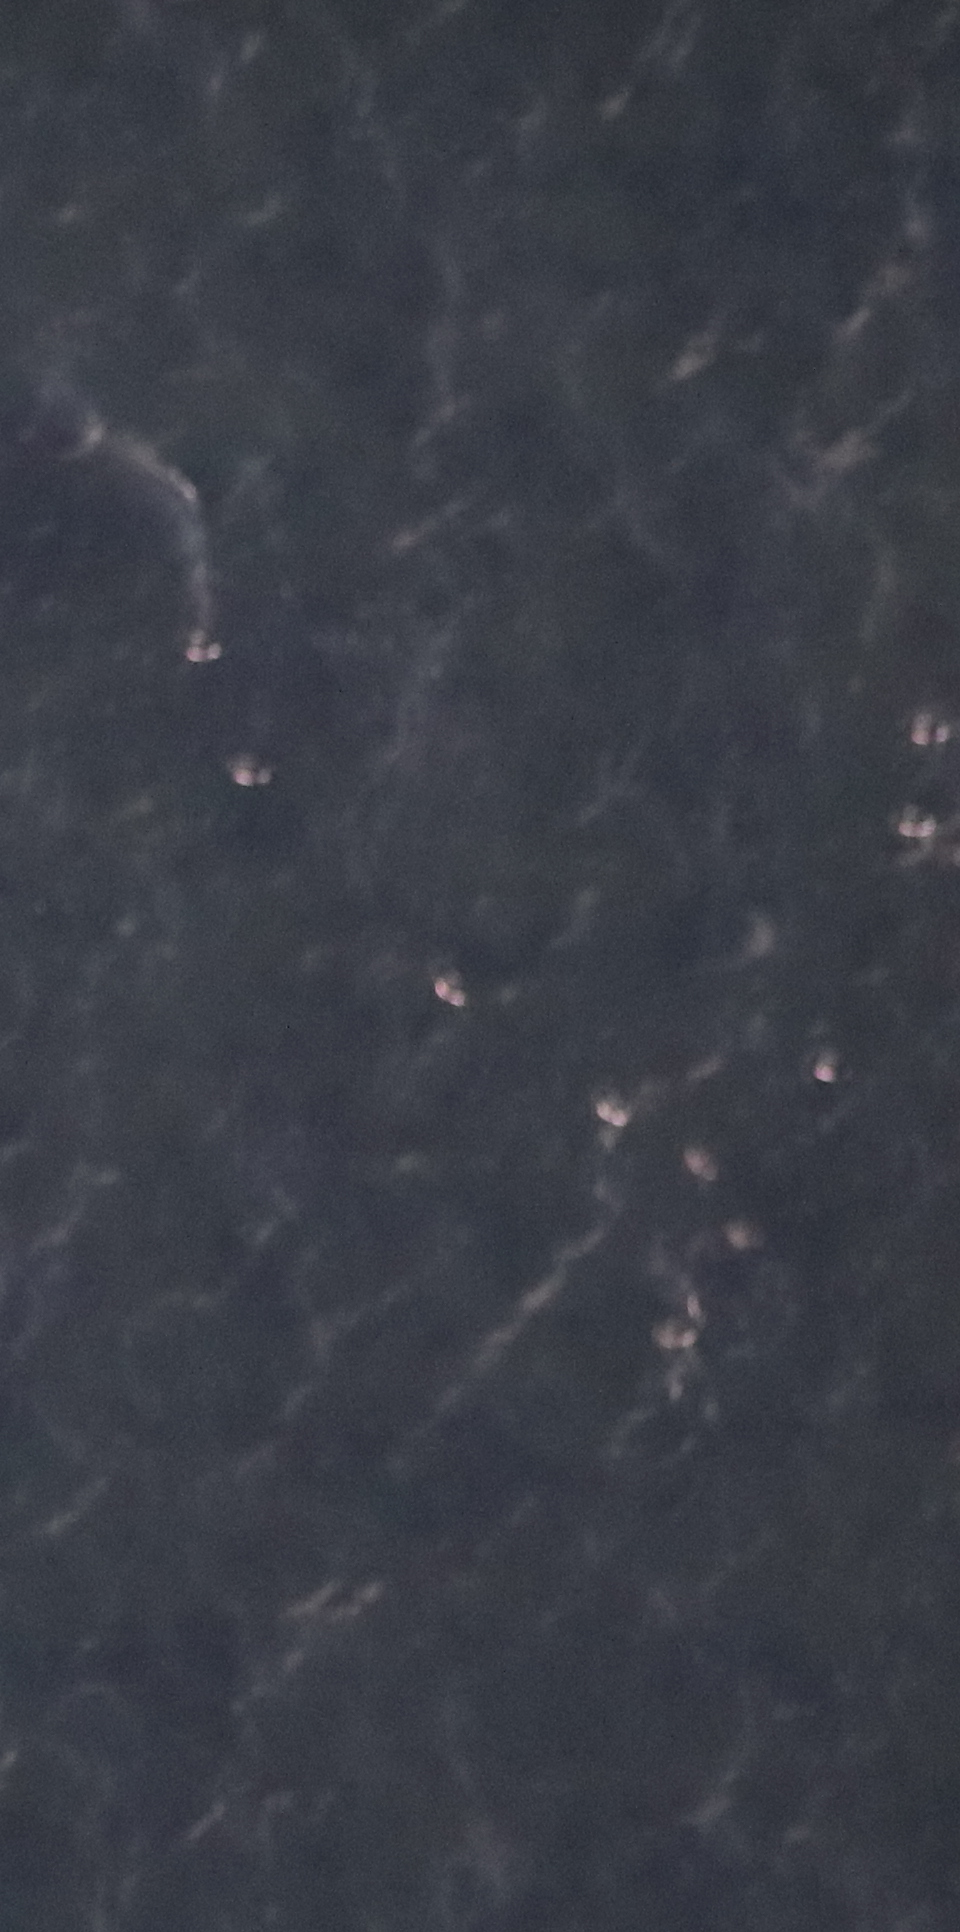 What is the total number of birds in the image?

10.